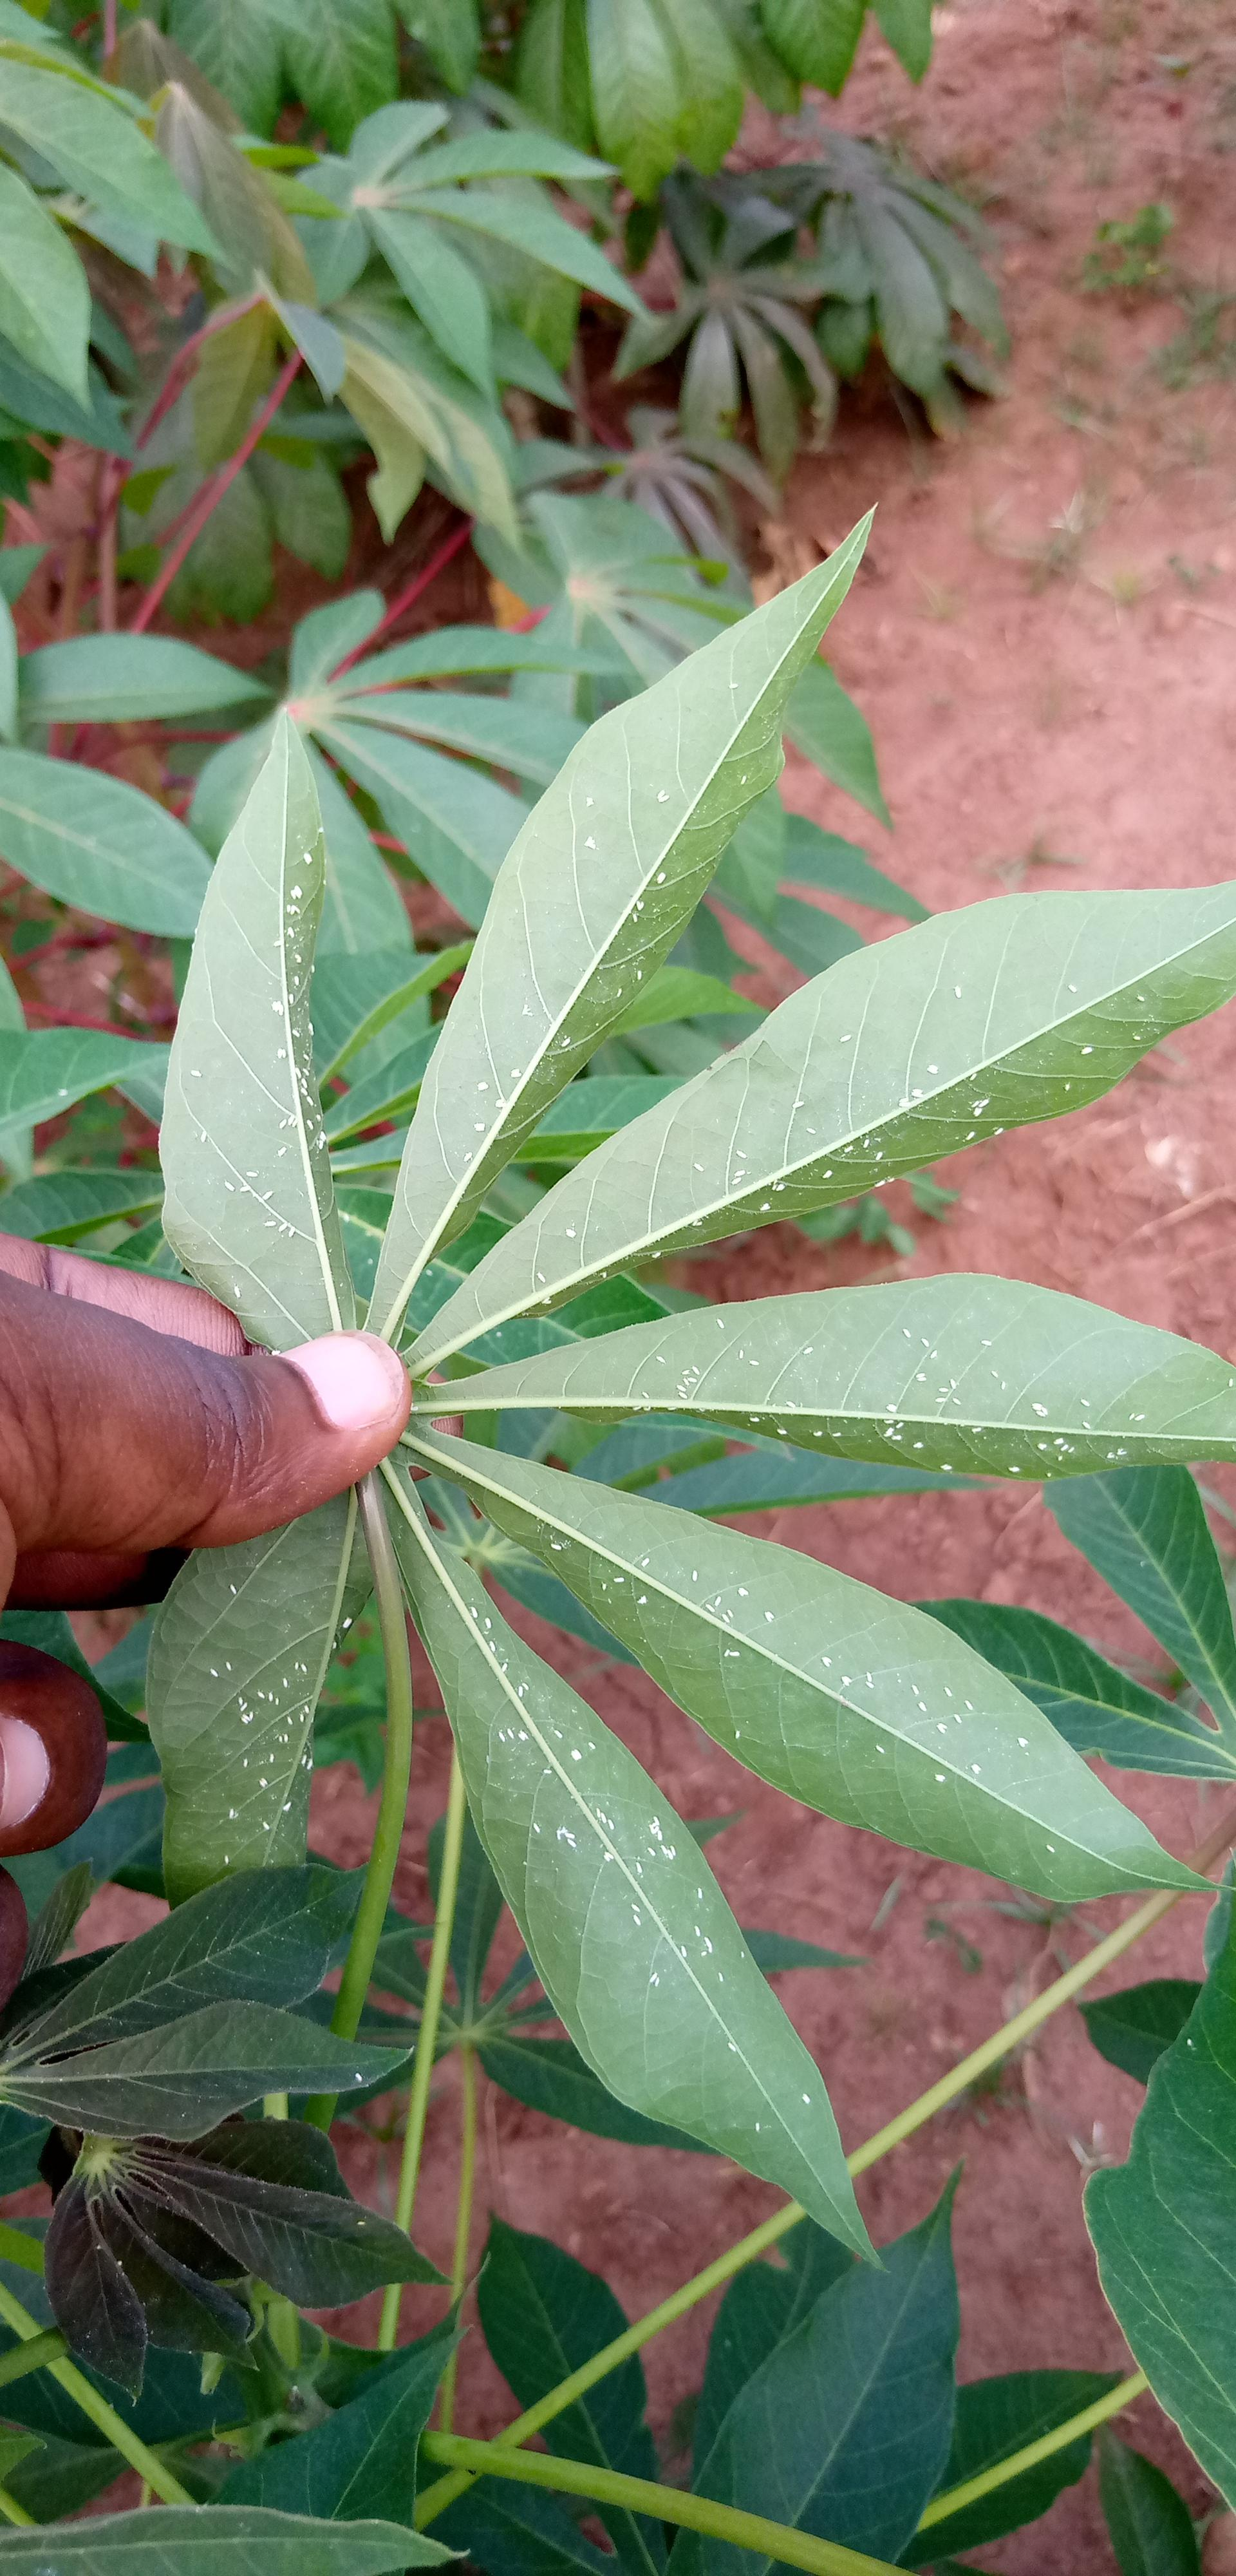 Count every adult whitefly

274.